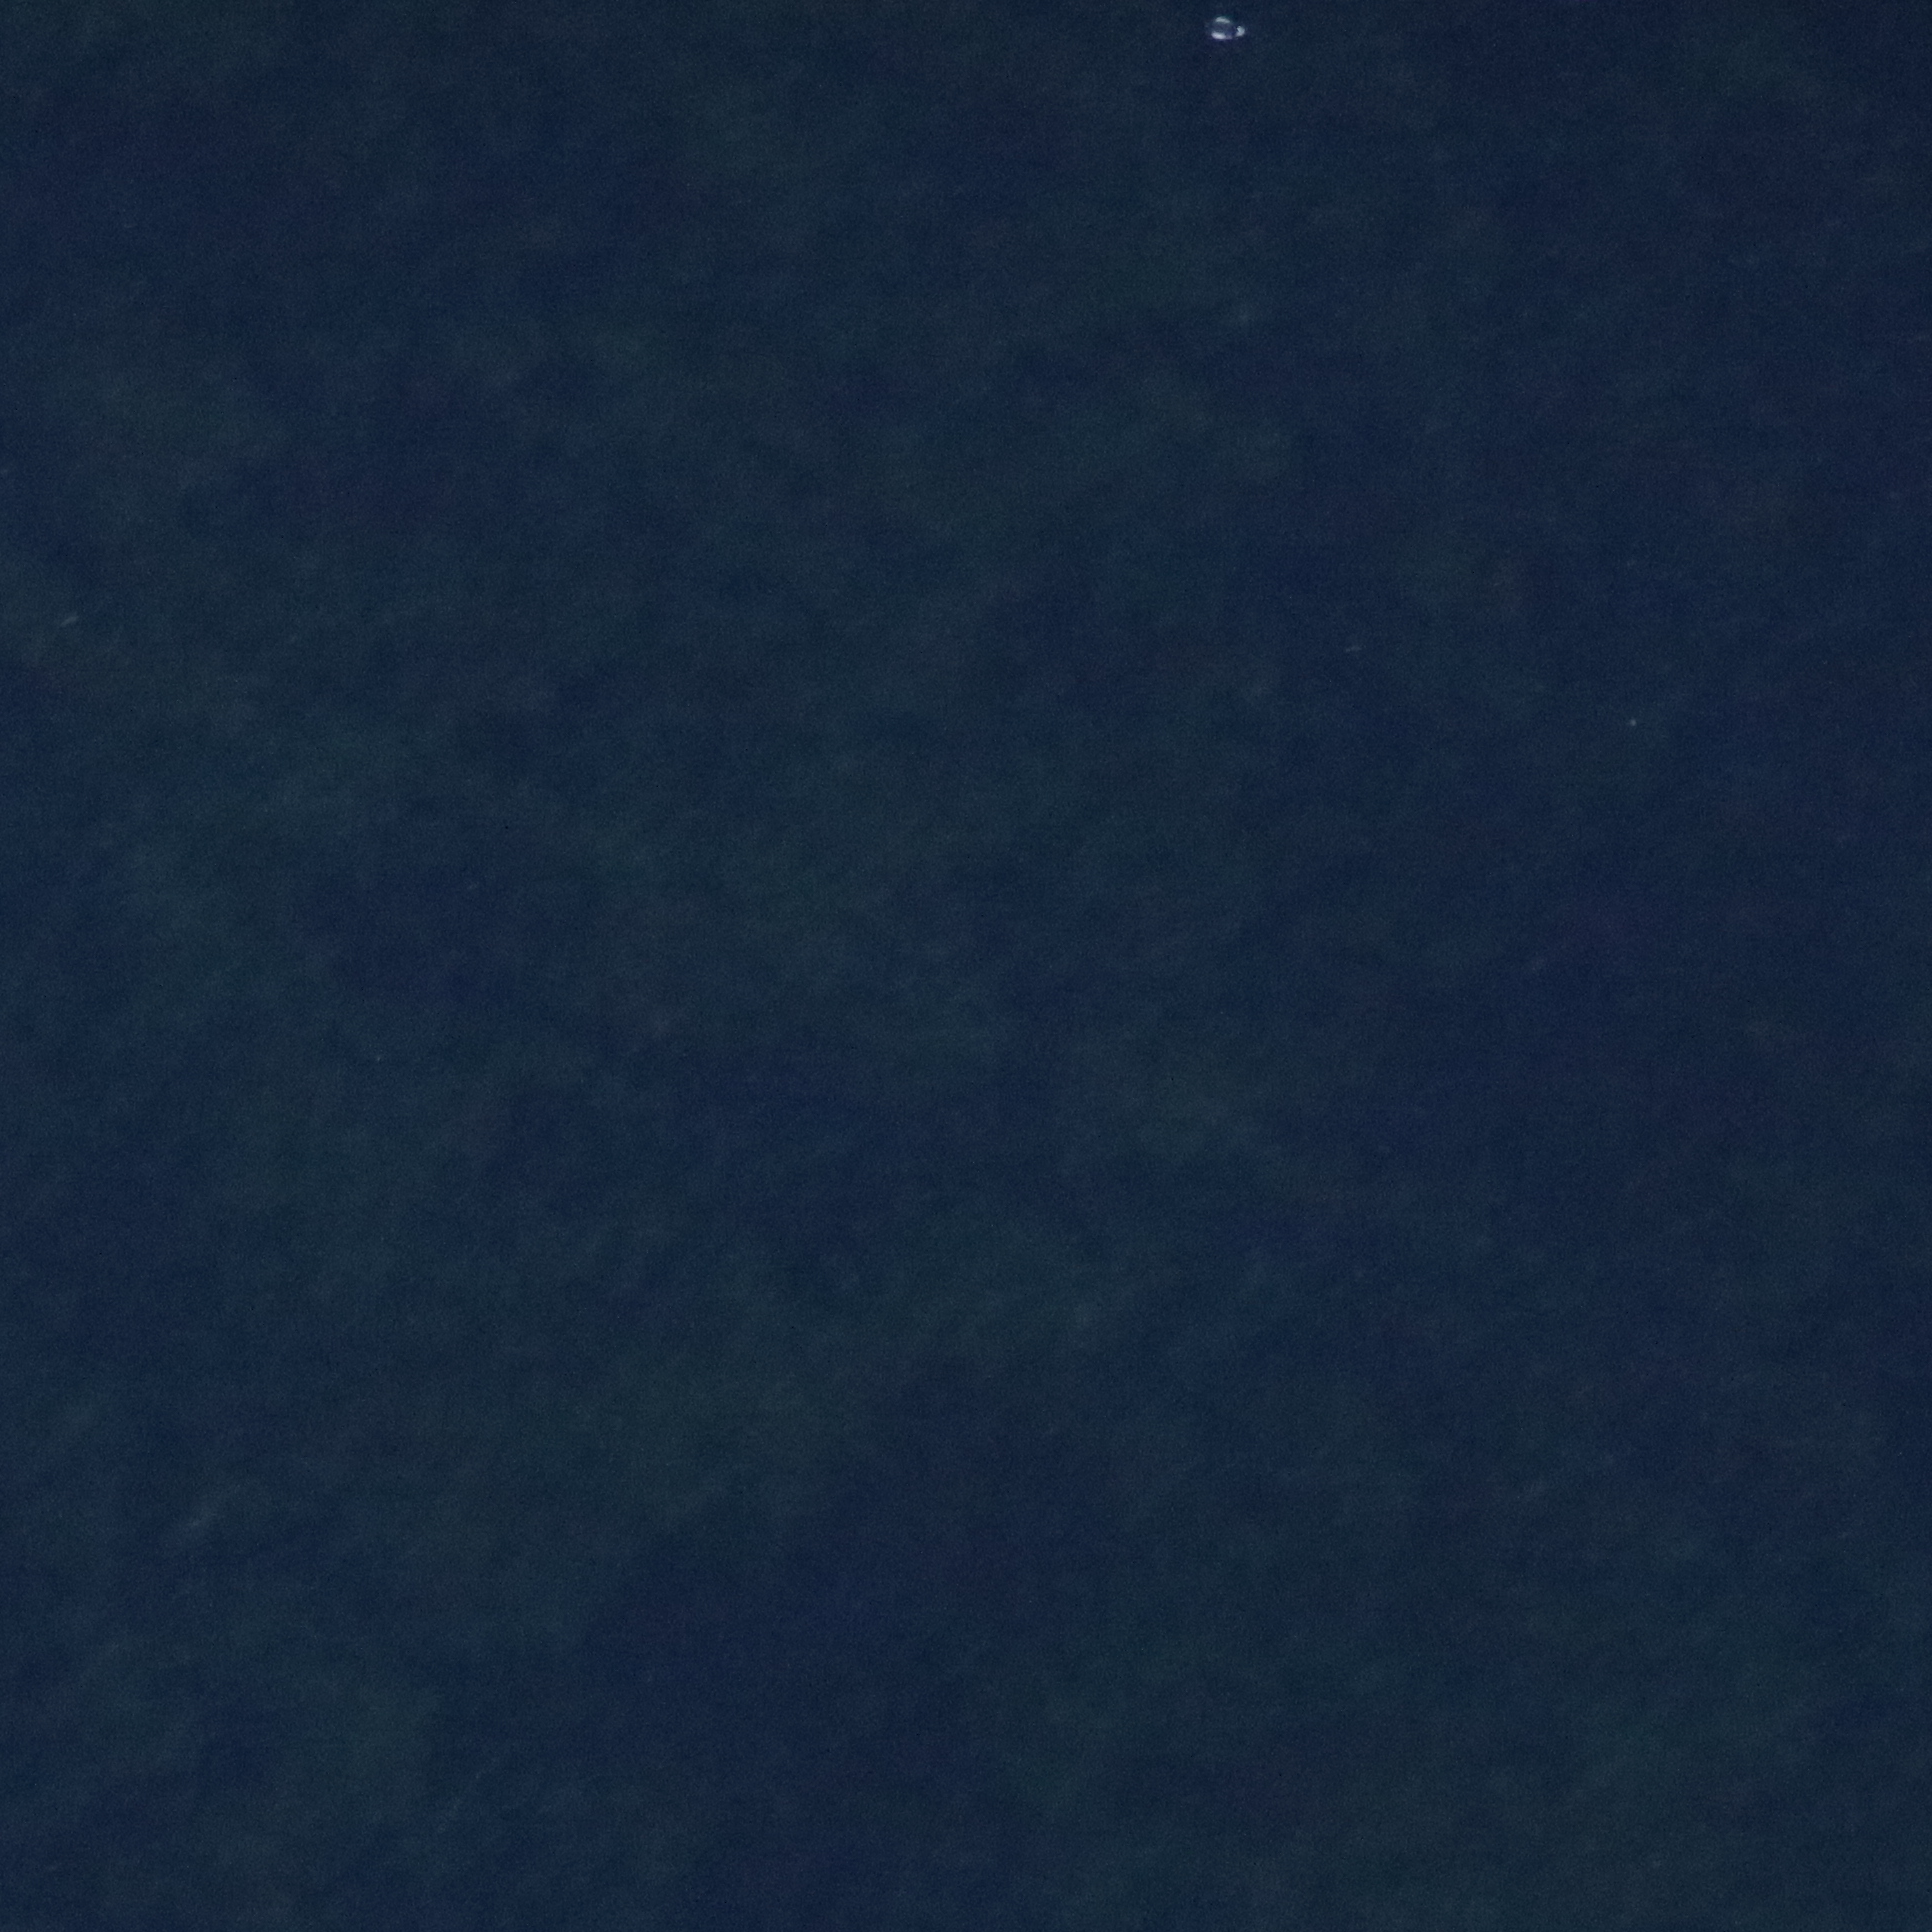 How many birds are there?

1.